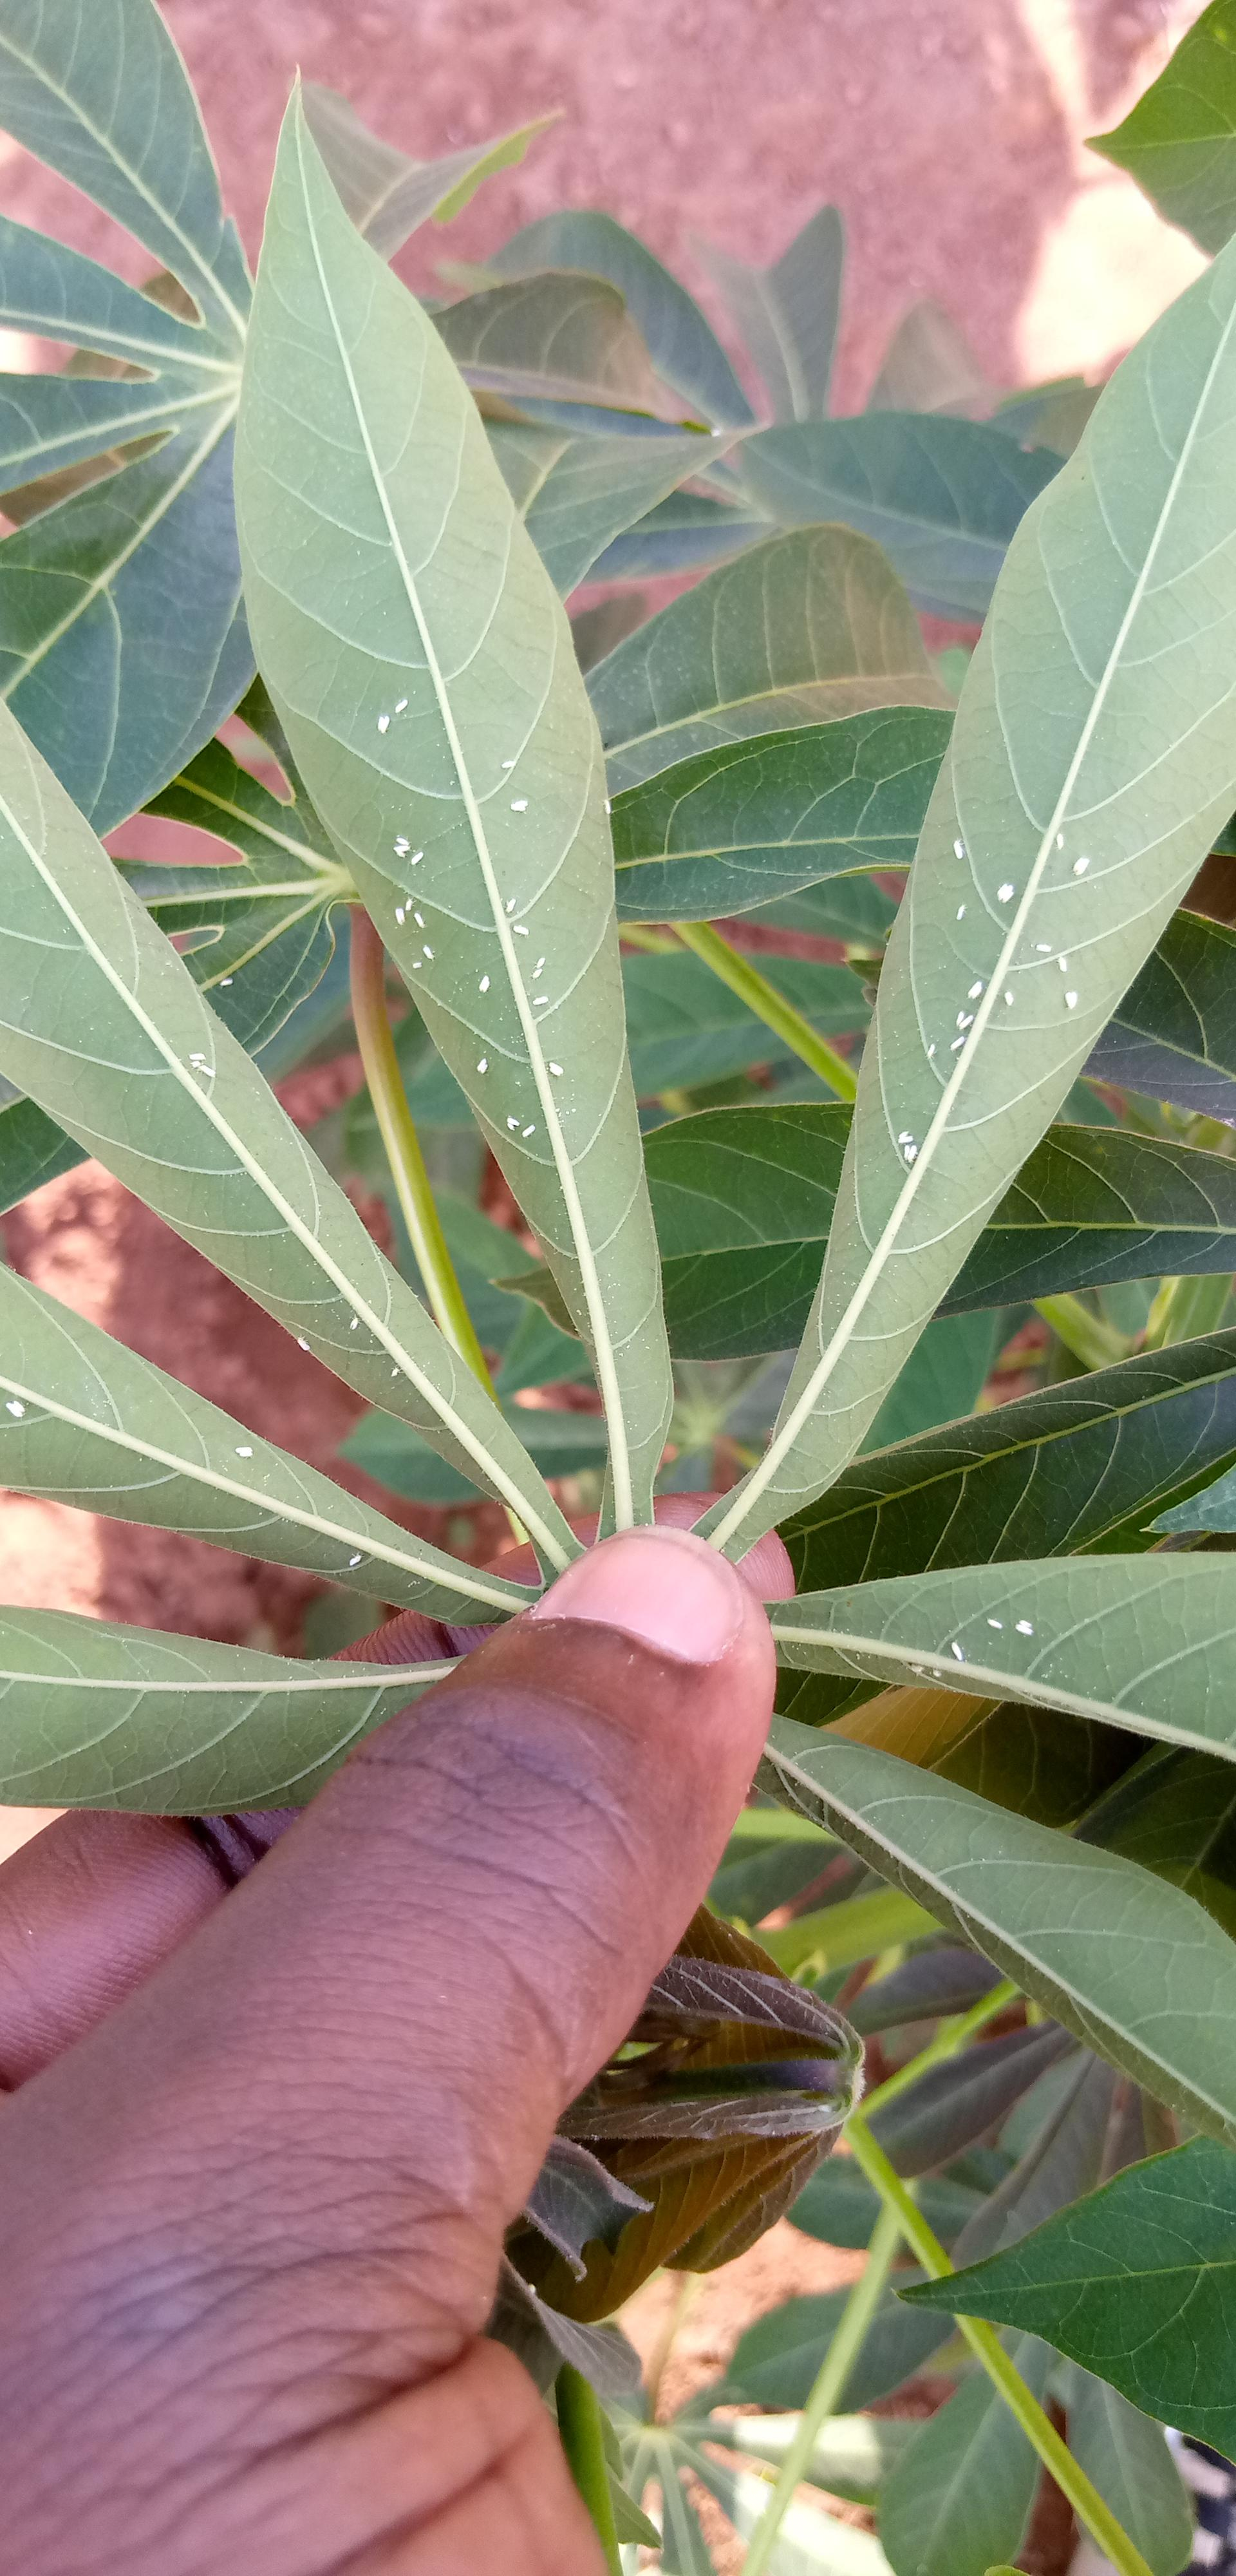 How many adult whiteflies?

69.